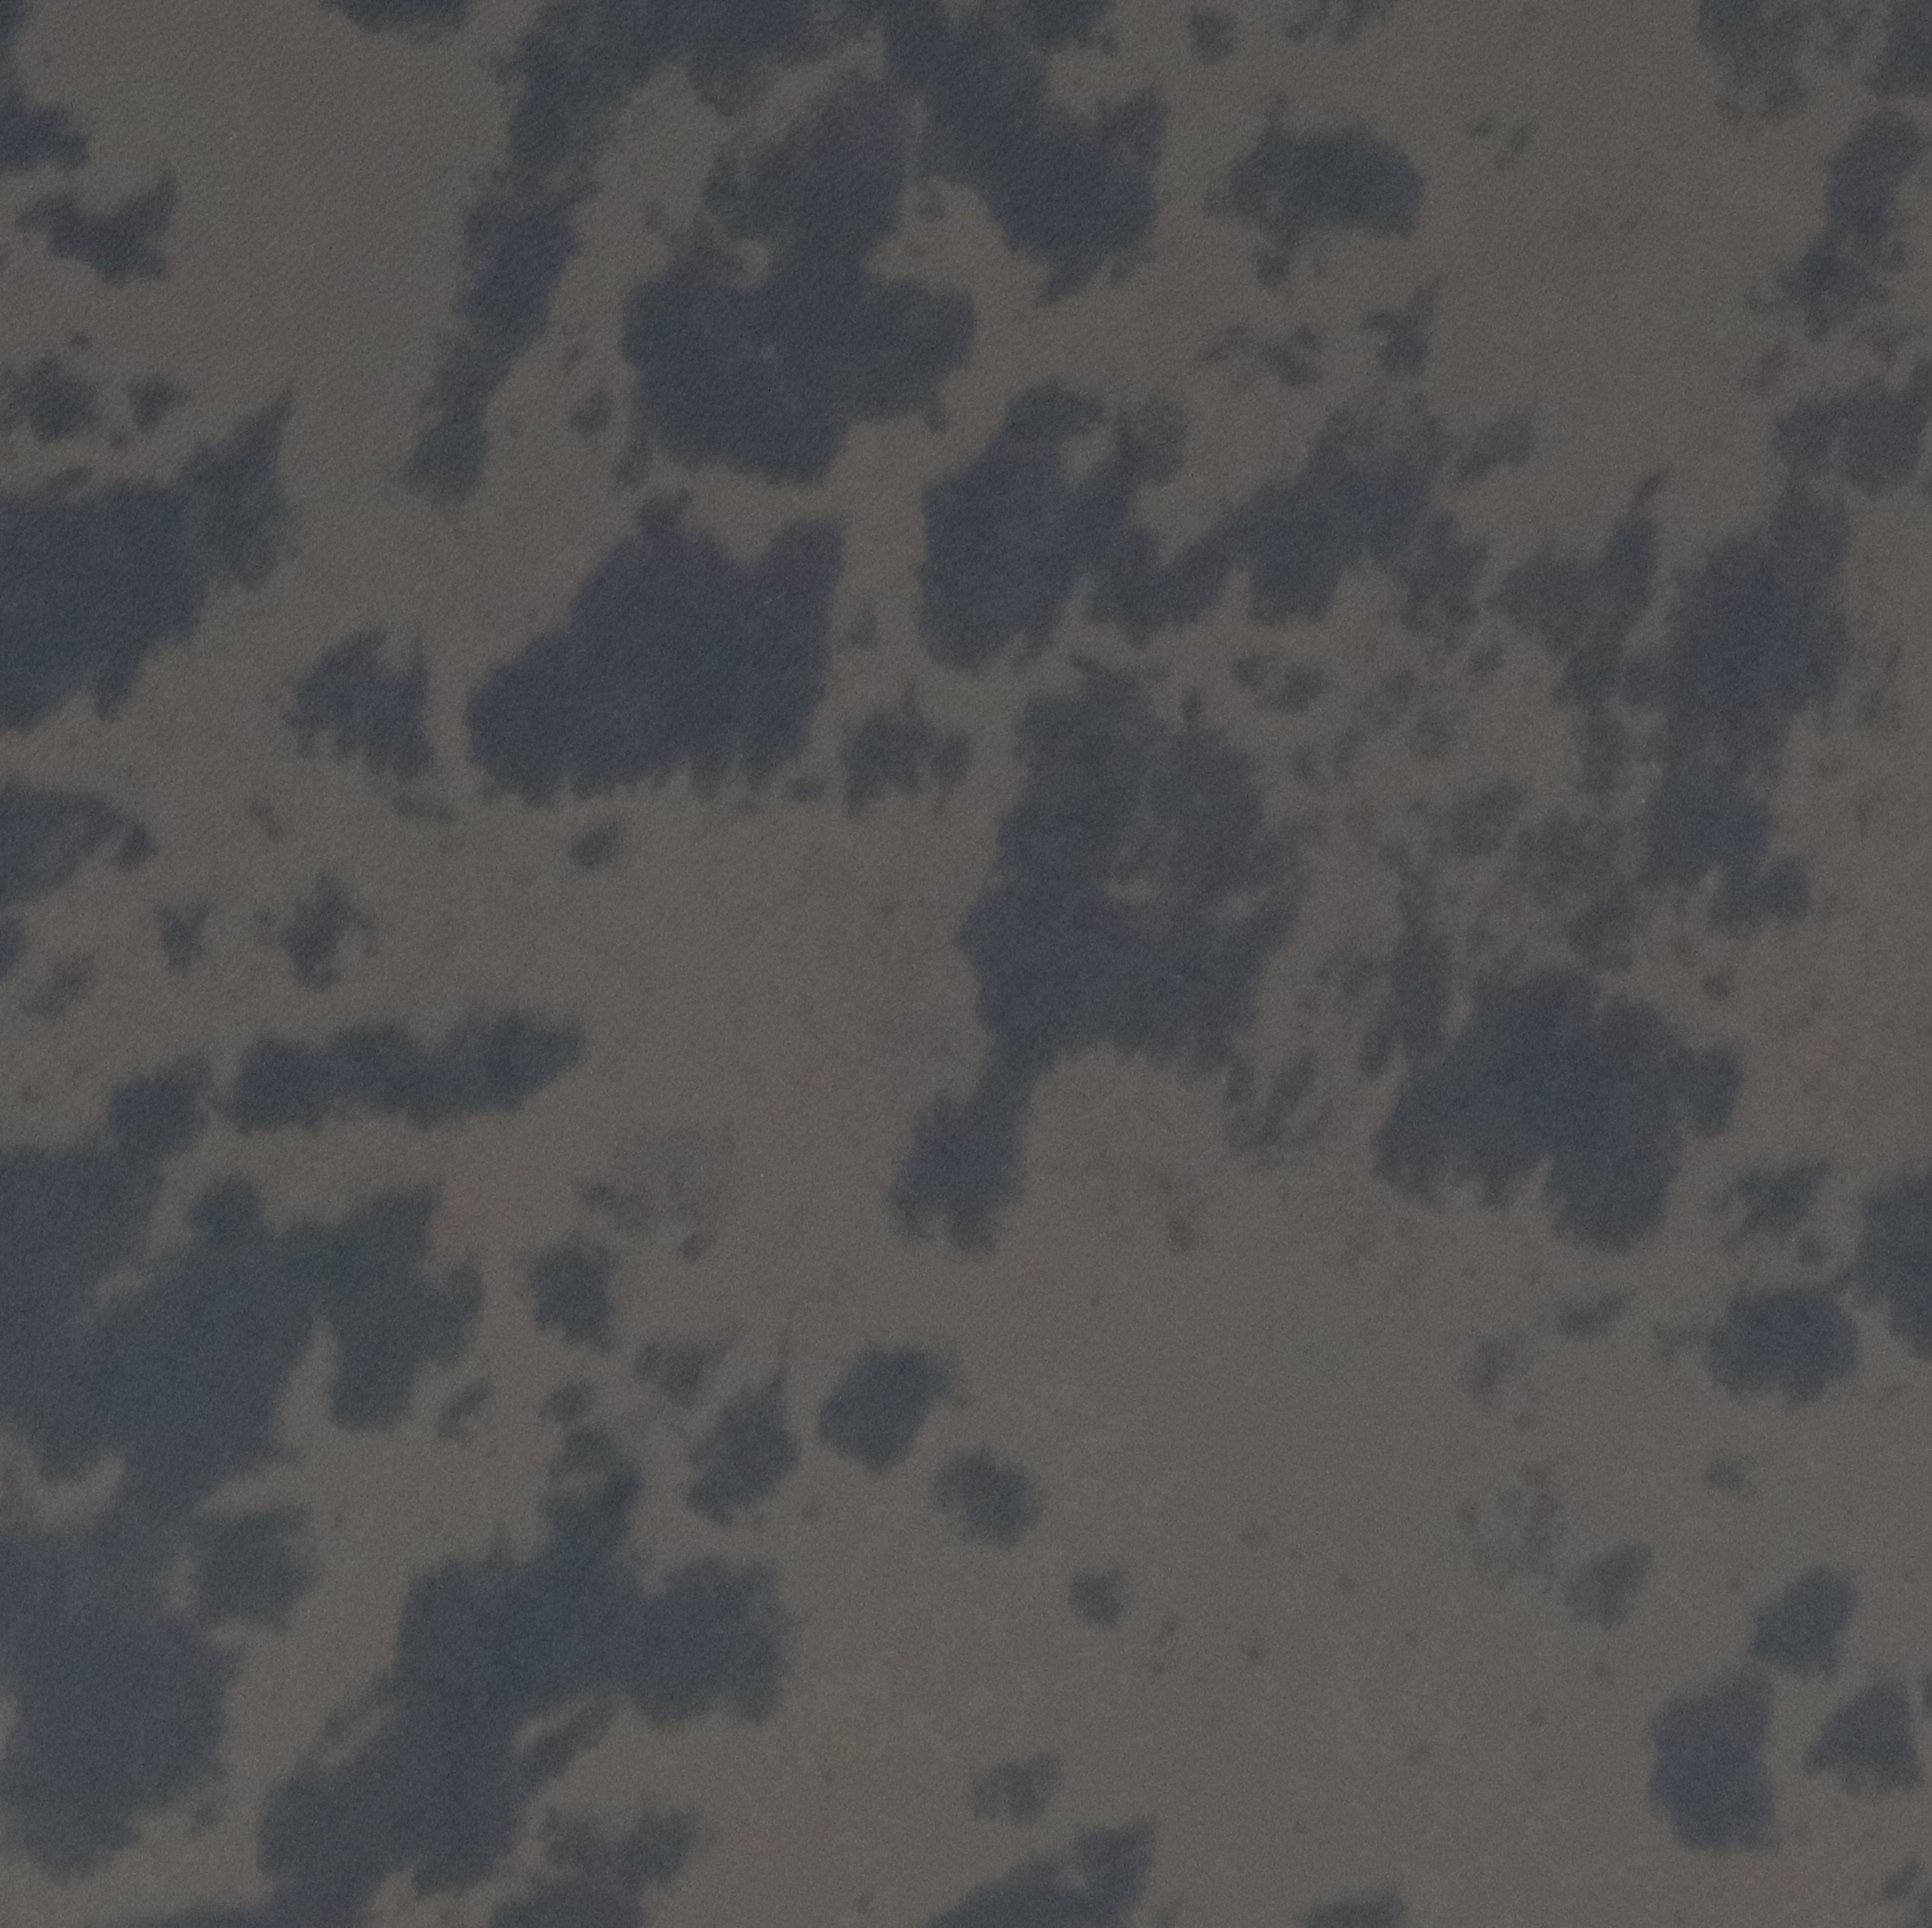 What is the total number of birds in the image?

0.